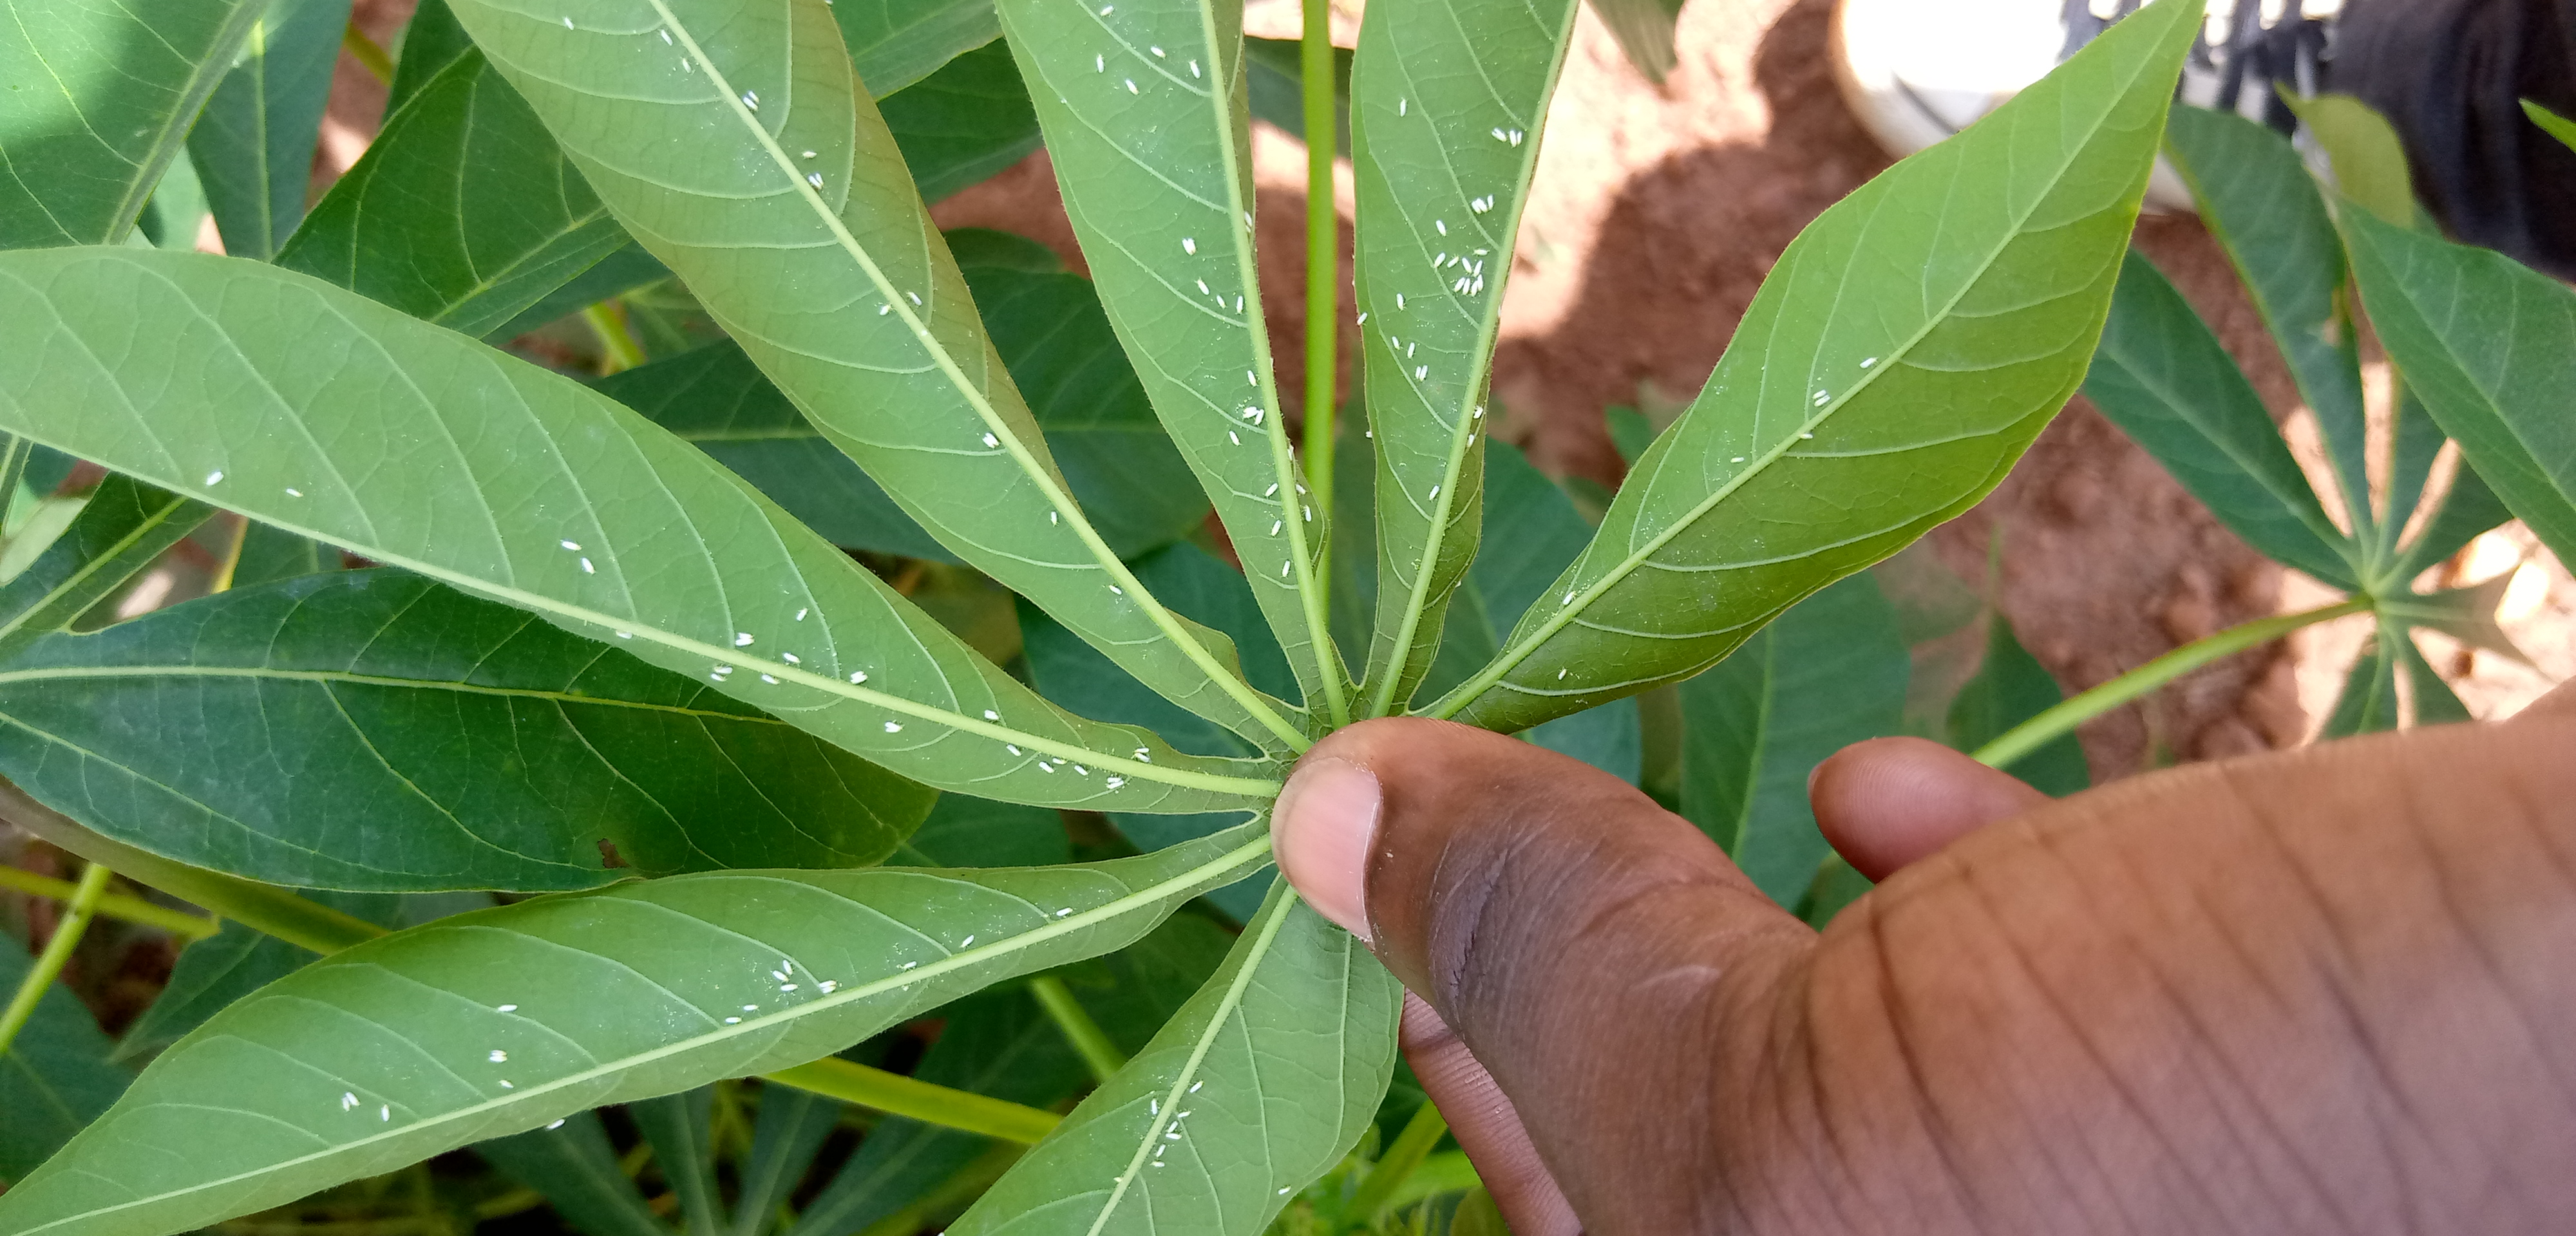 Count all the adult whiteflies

118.